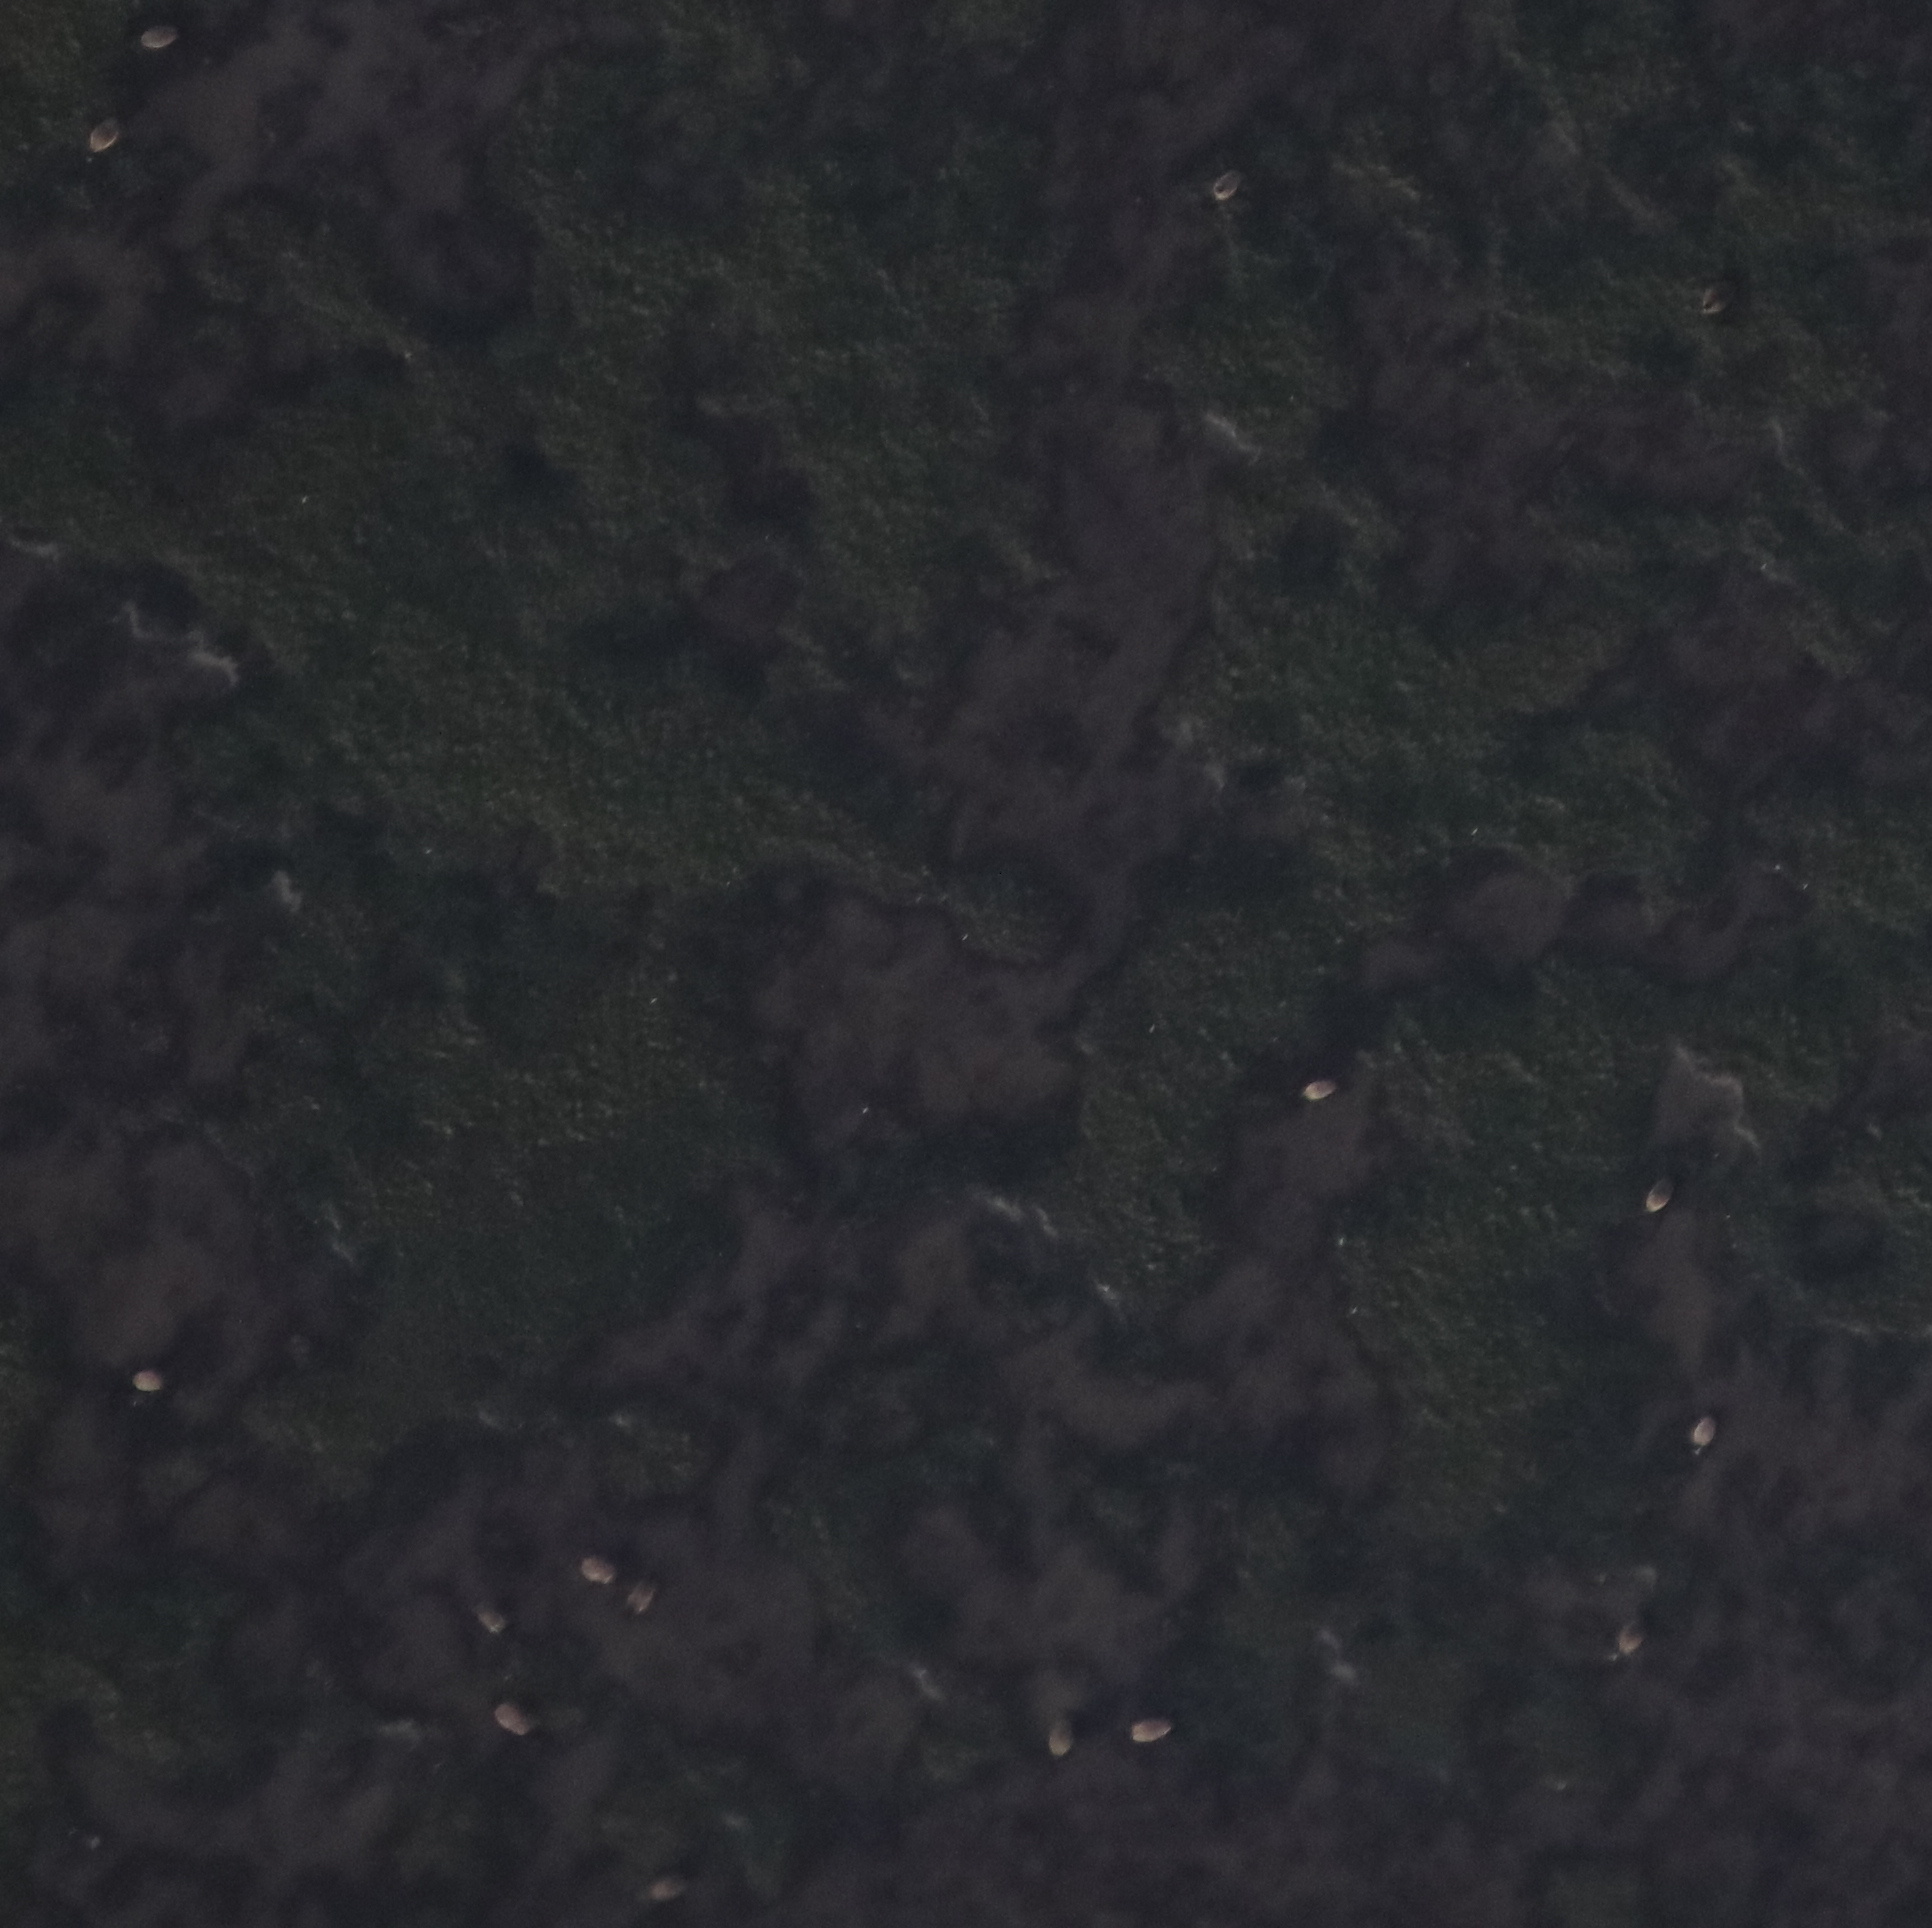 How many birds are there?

16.